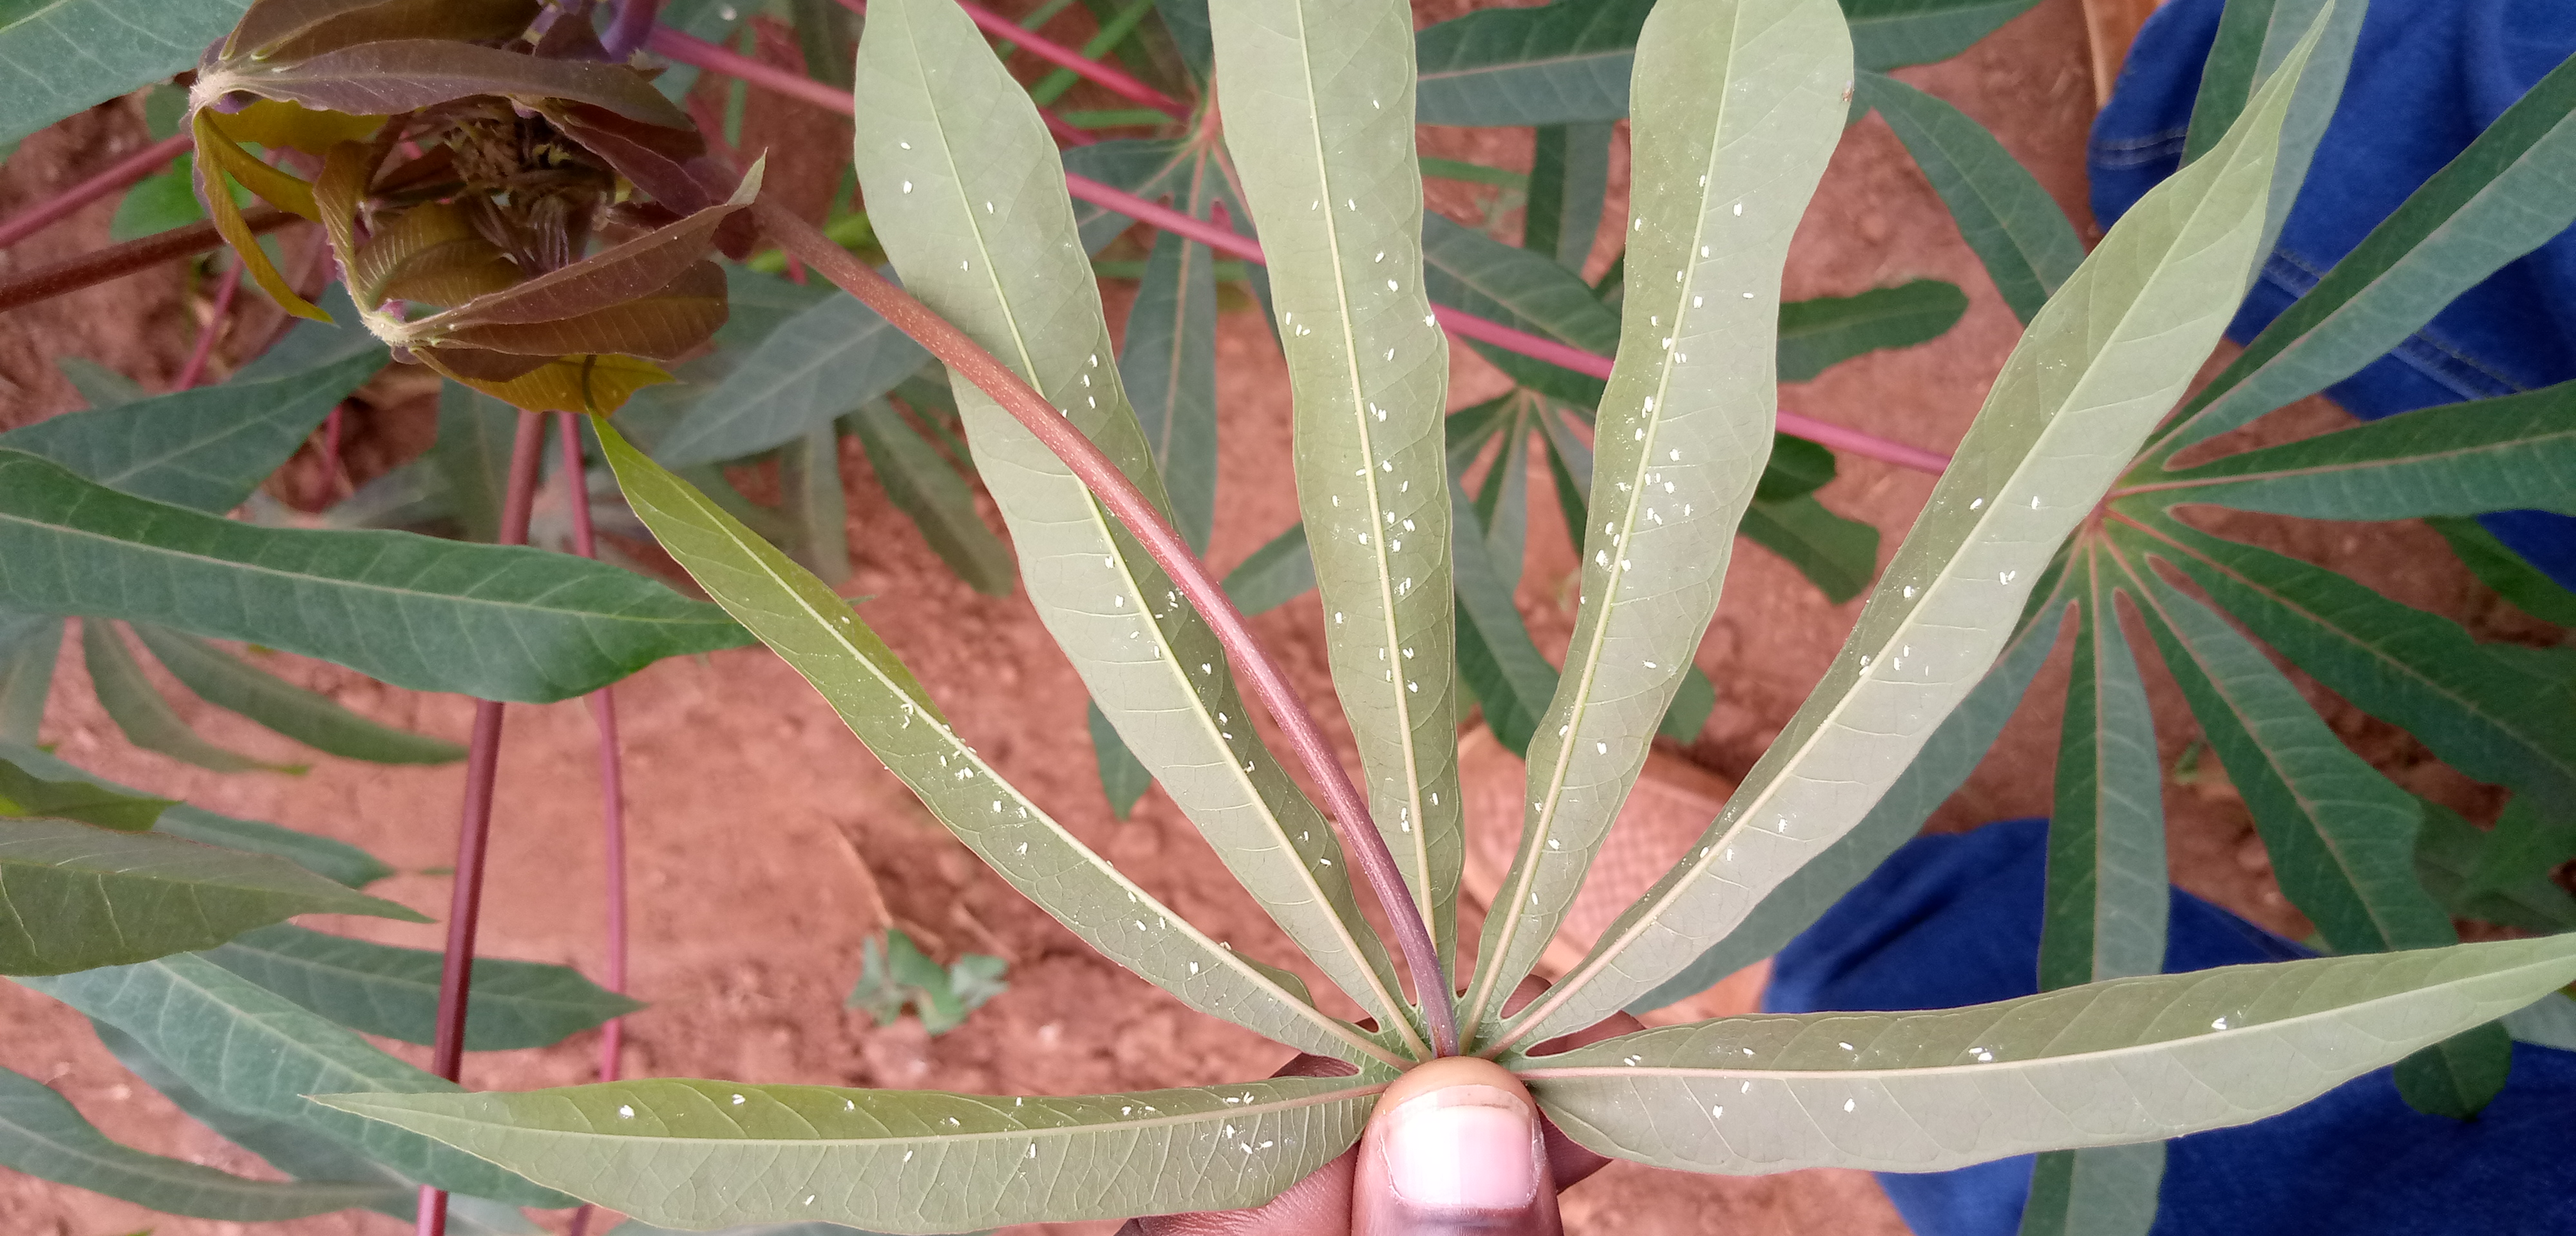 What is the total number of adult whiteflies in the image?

177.